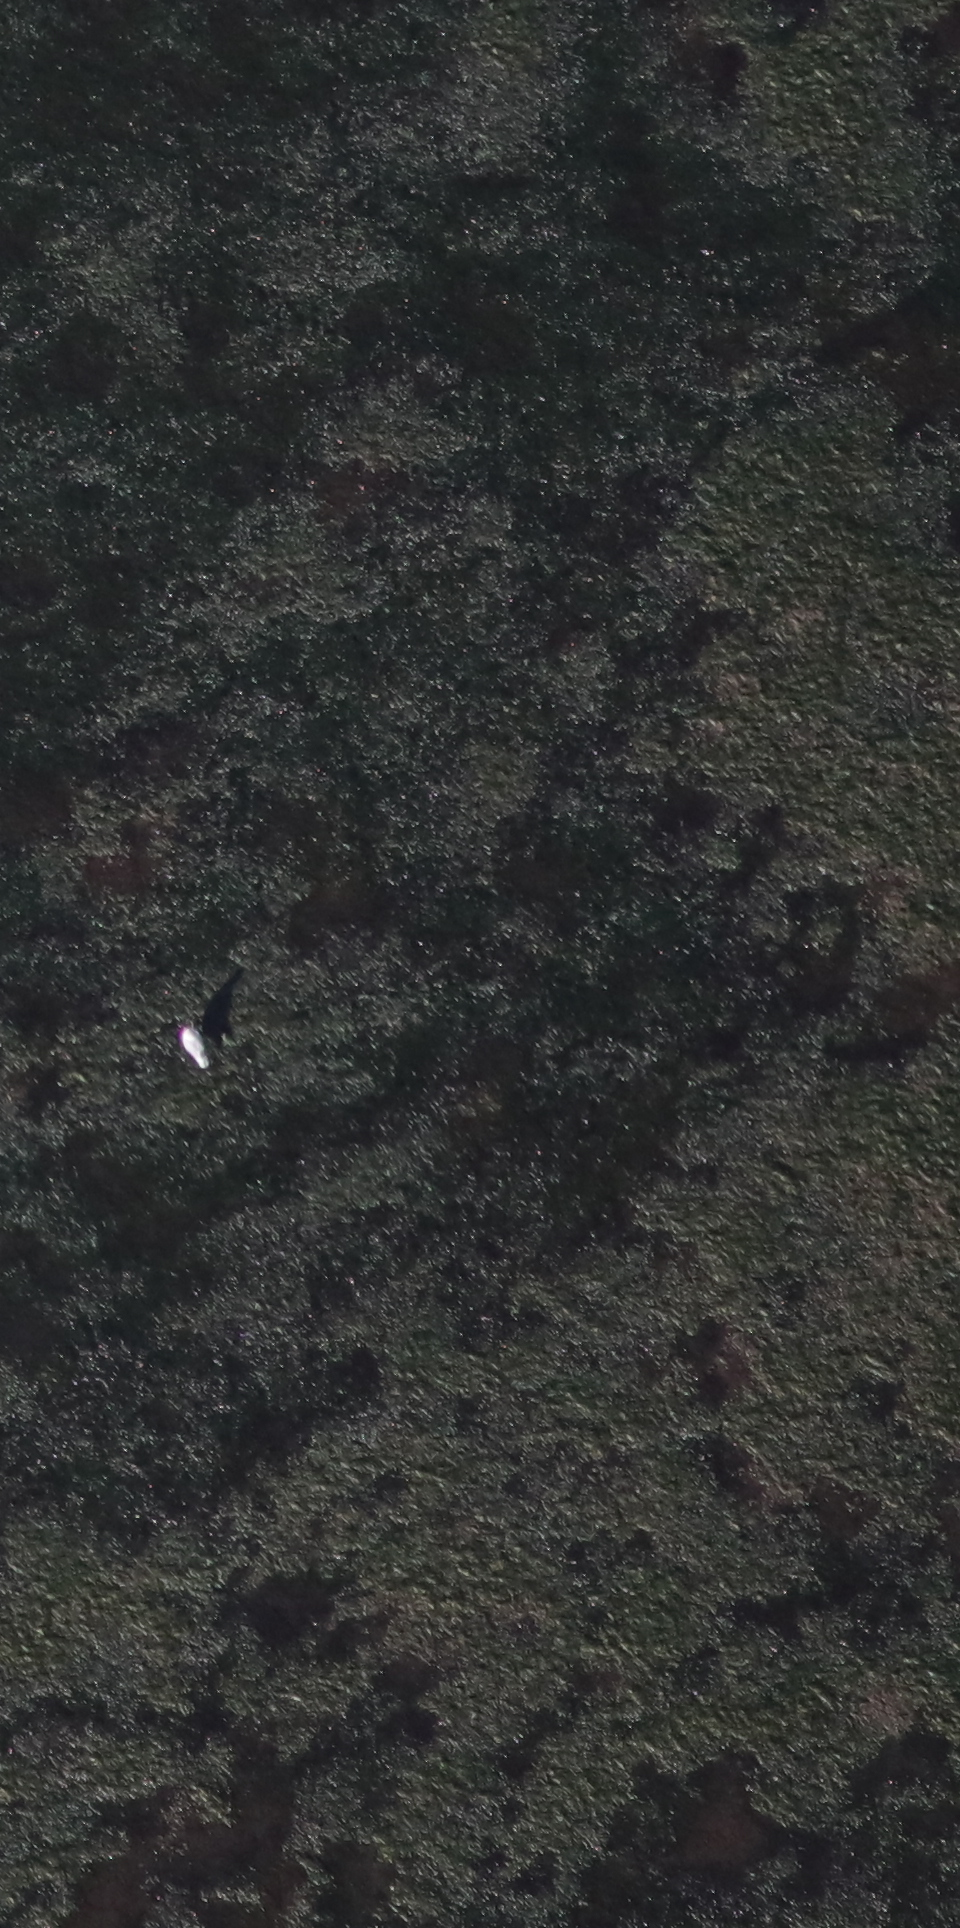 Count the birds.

1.